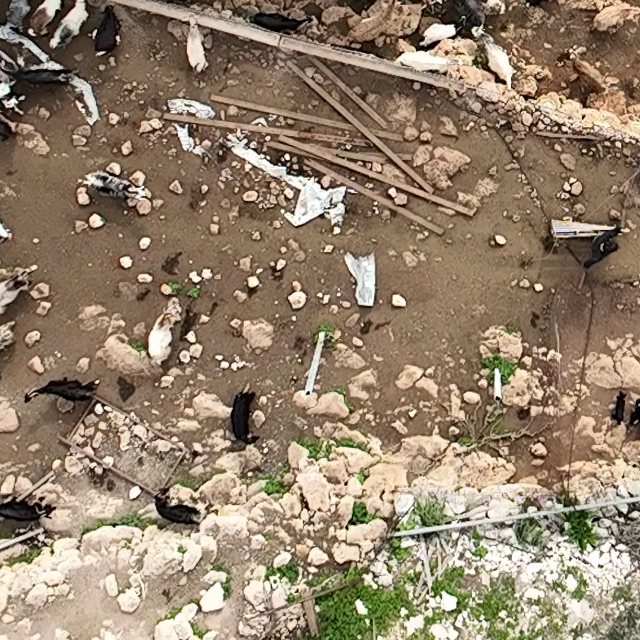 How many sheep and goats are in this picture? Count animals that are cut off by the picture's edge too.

29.